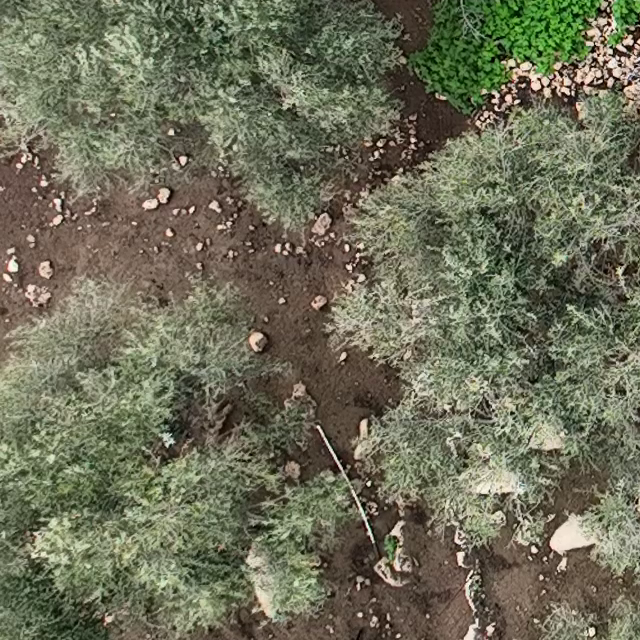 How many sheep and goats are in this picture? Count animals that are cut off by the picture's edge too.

3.